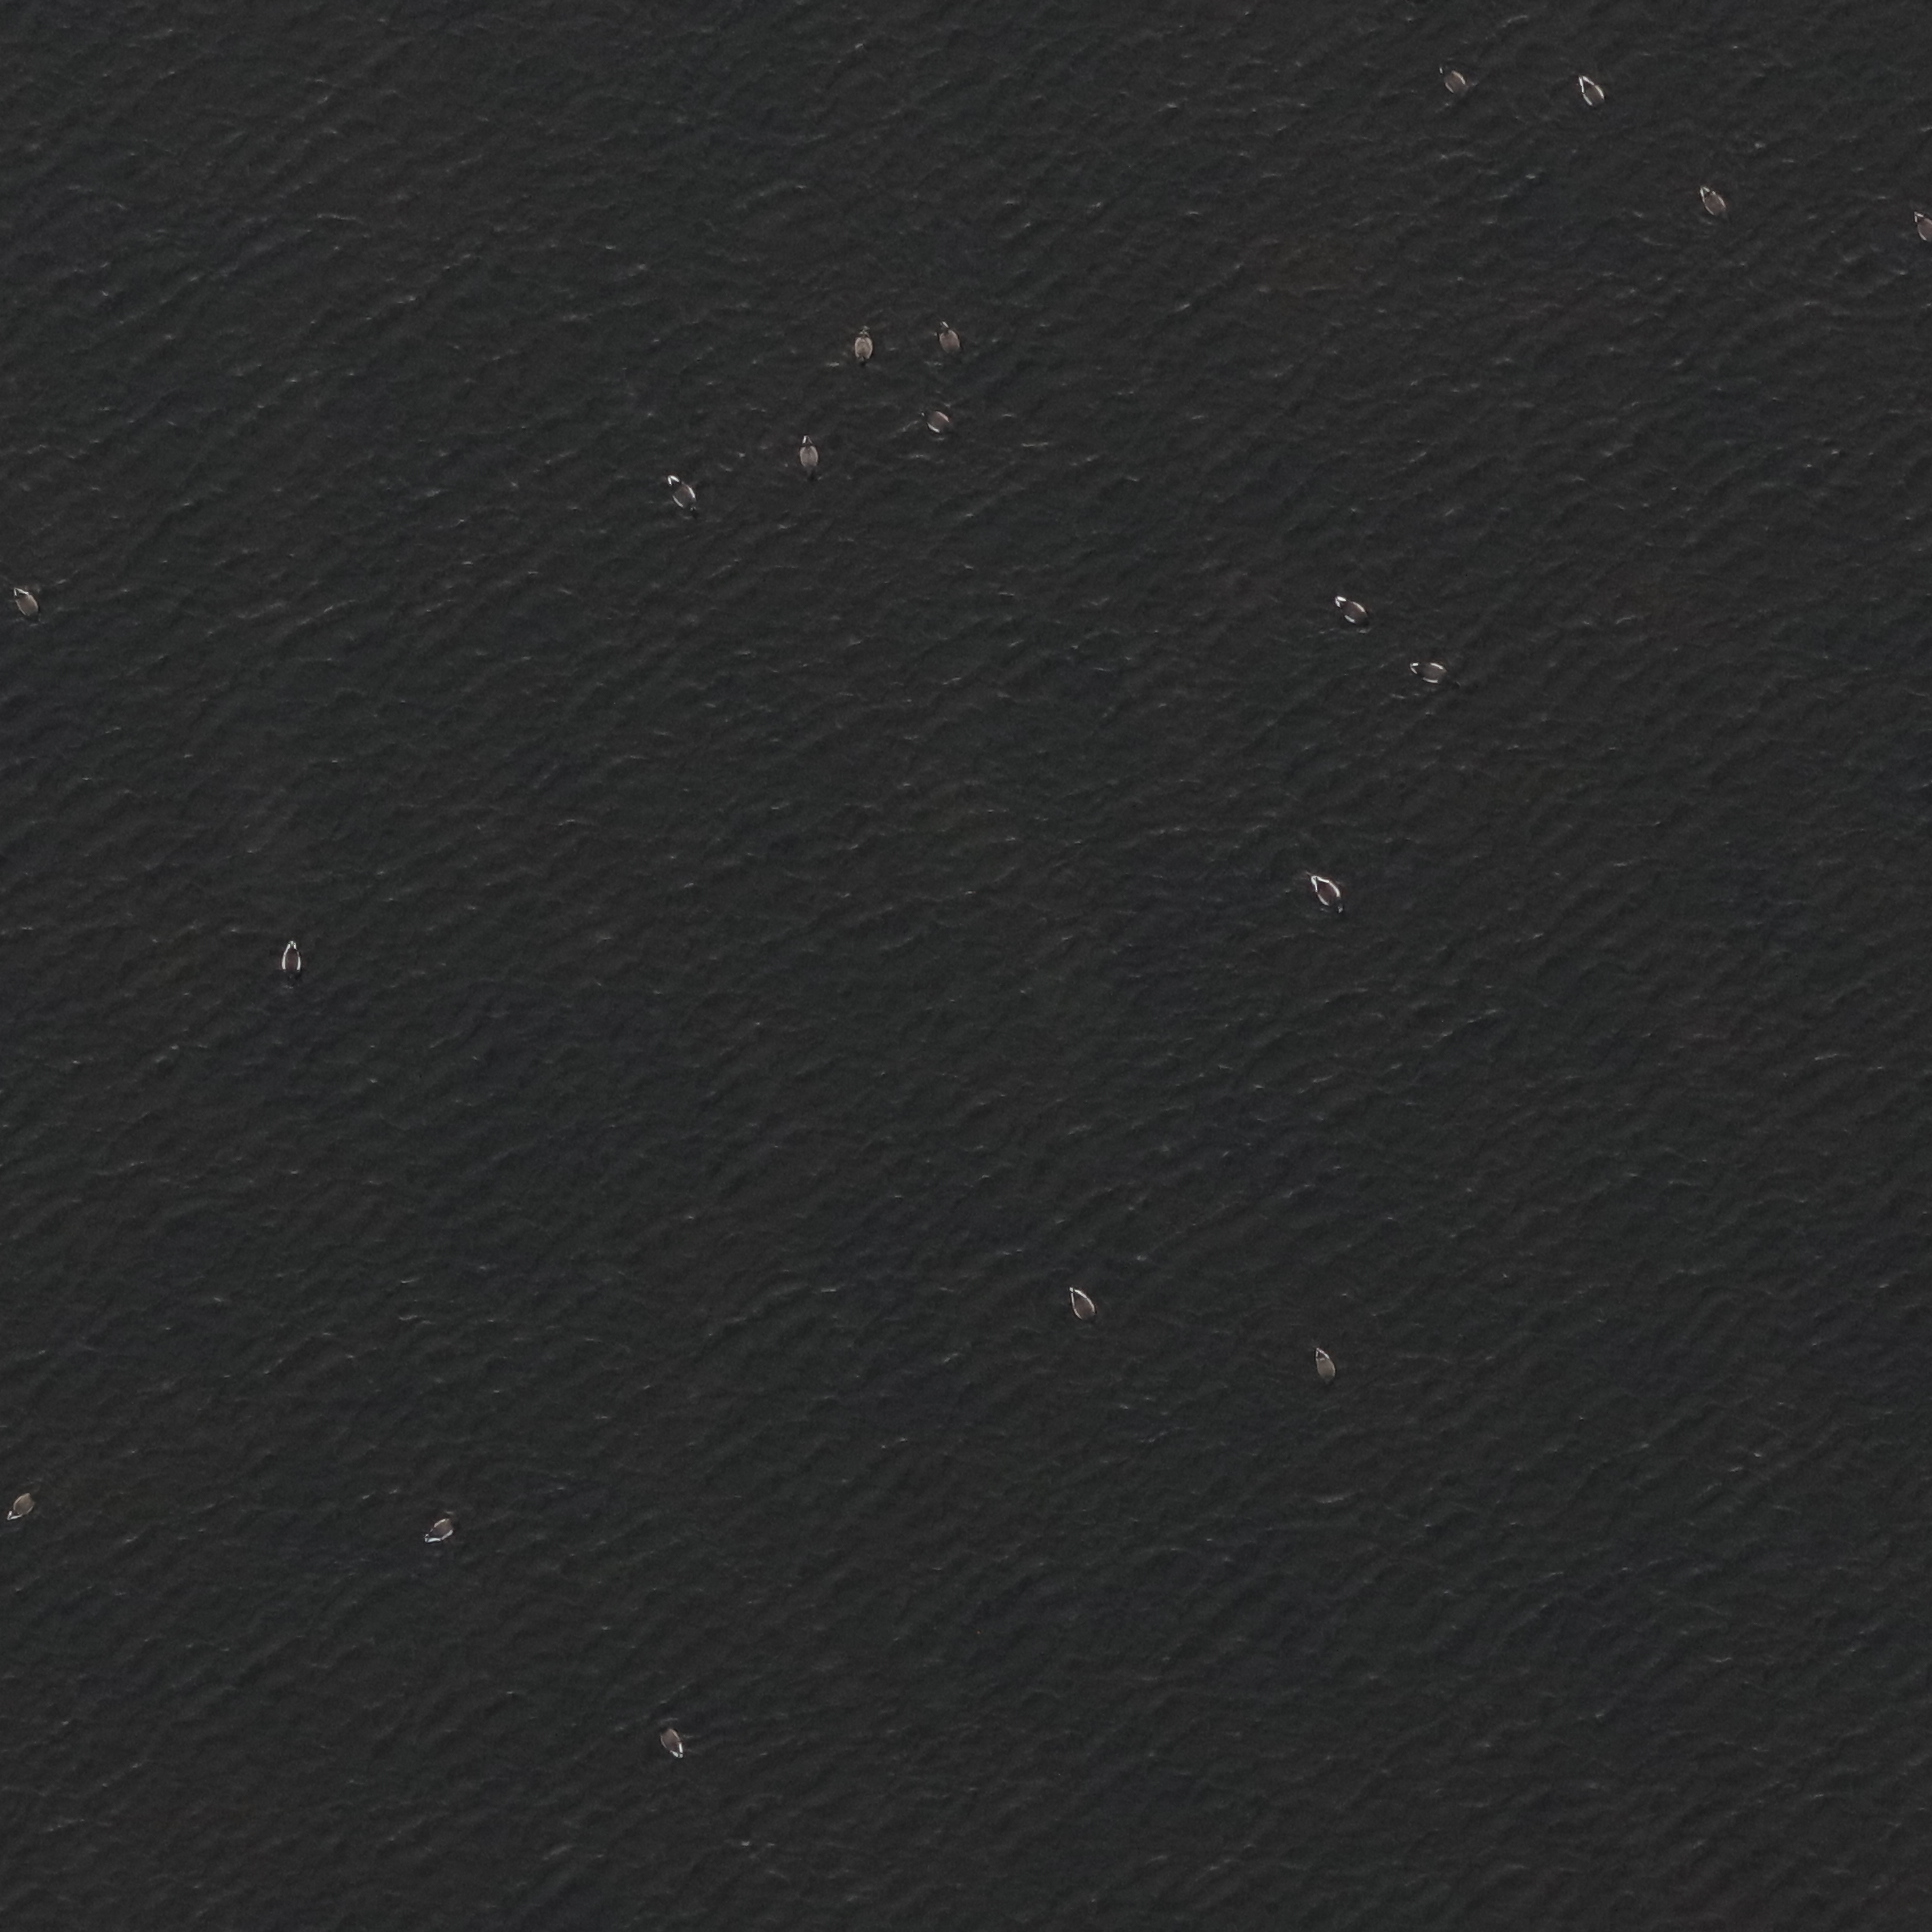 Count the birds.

19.